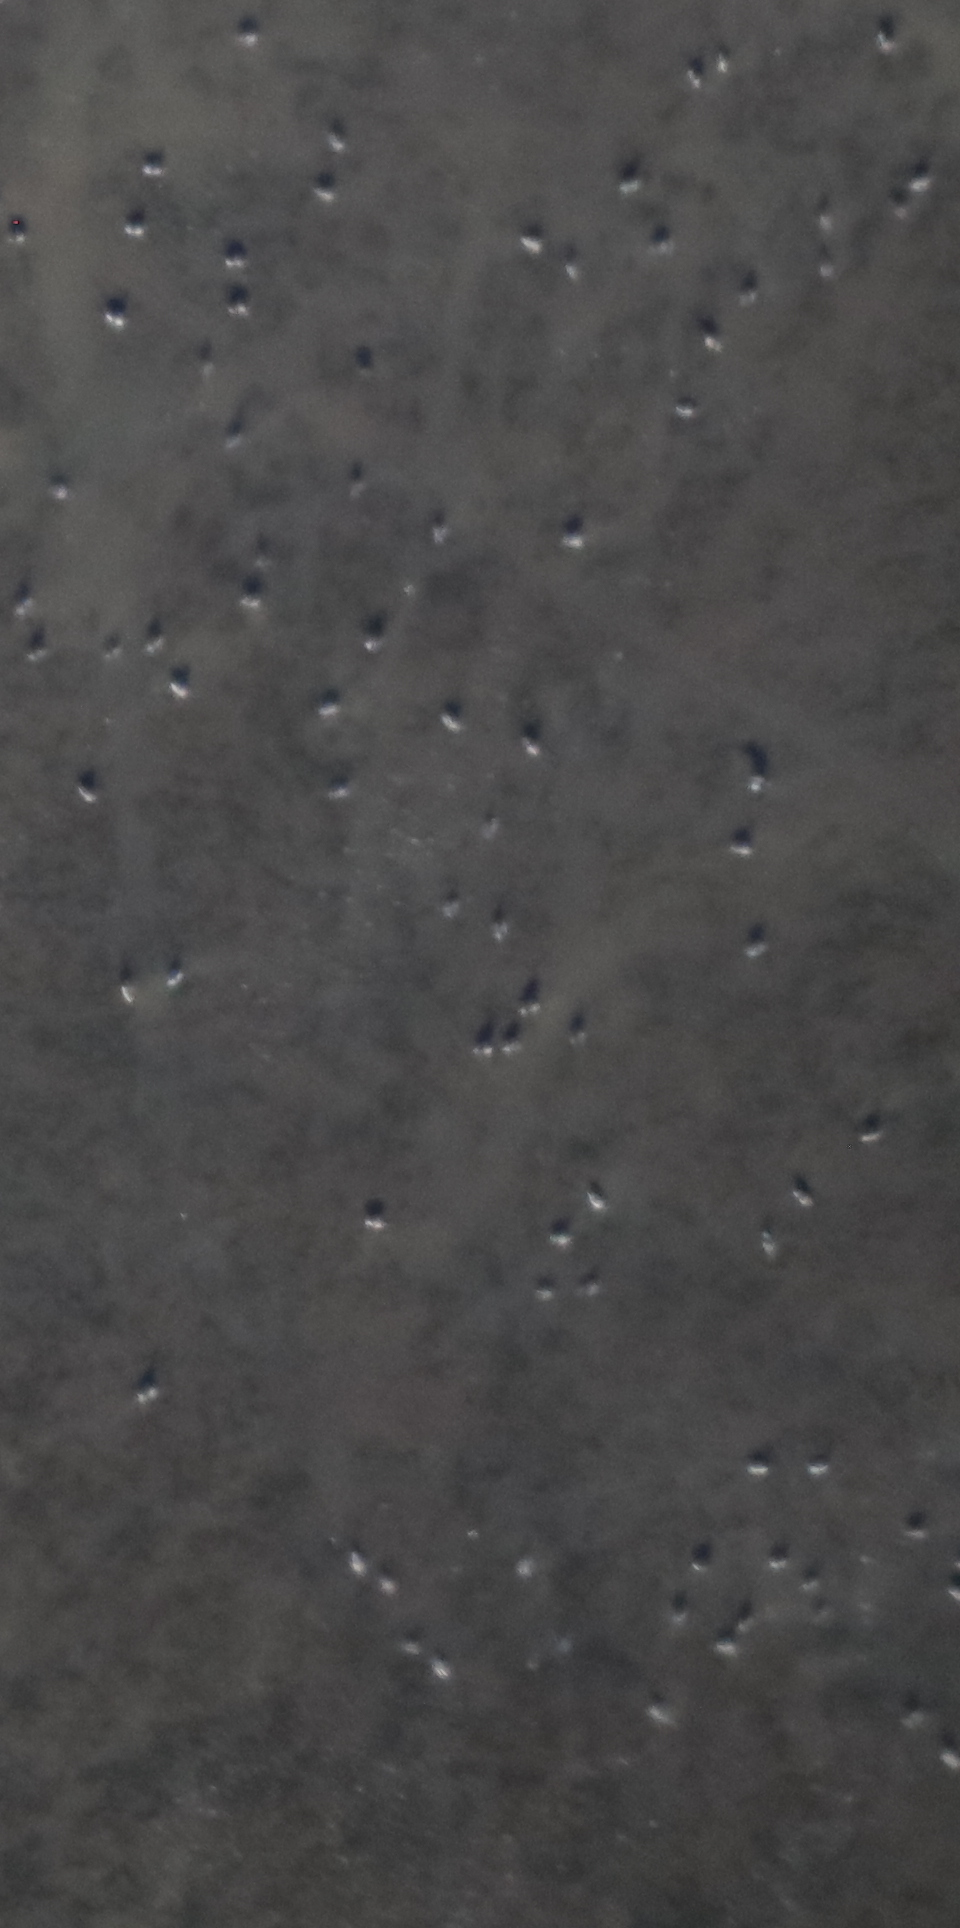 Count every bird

82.